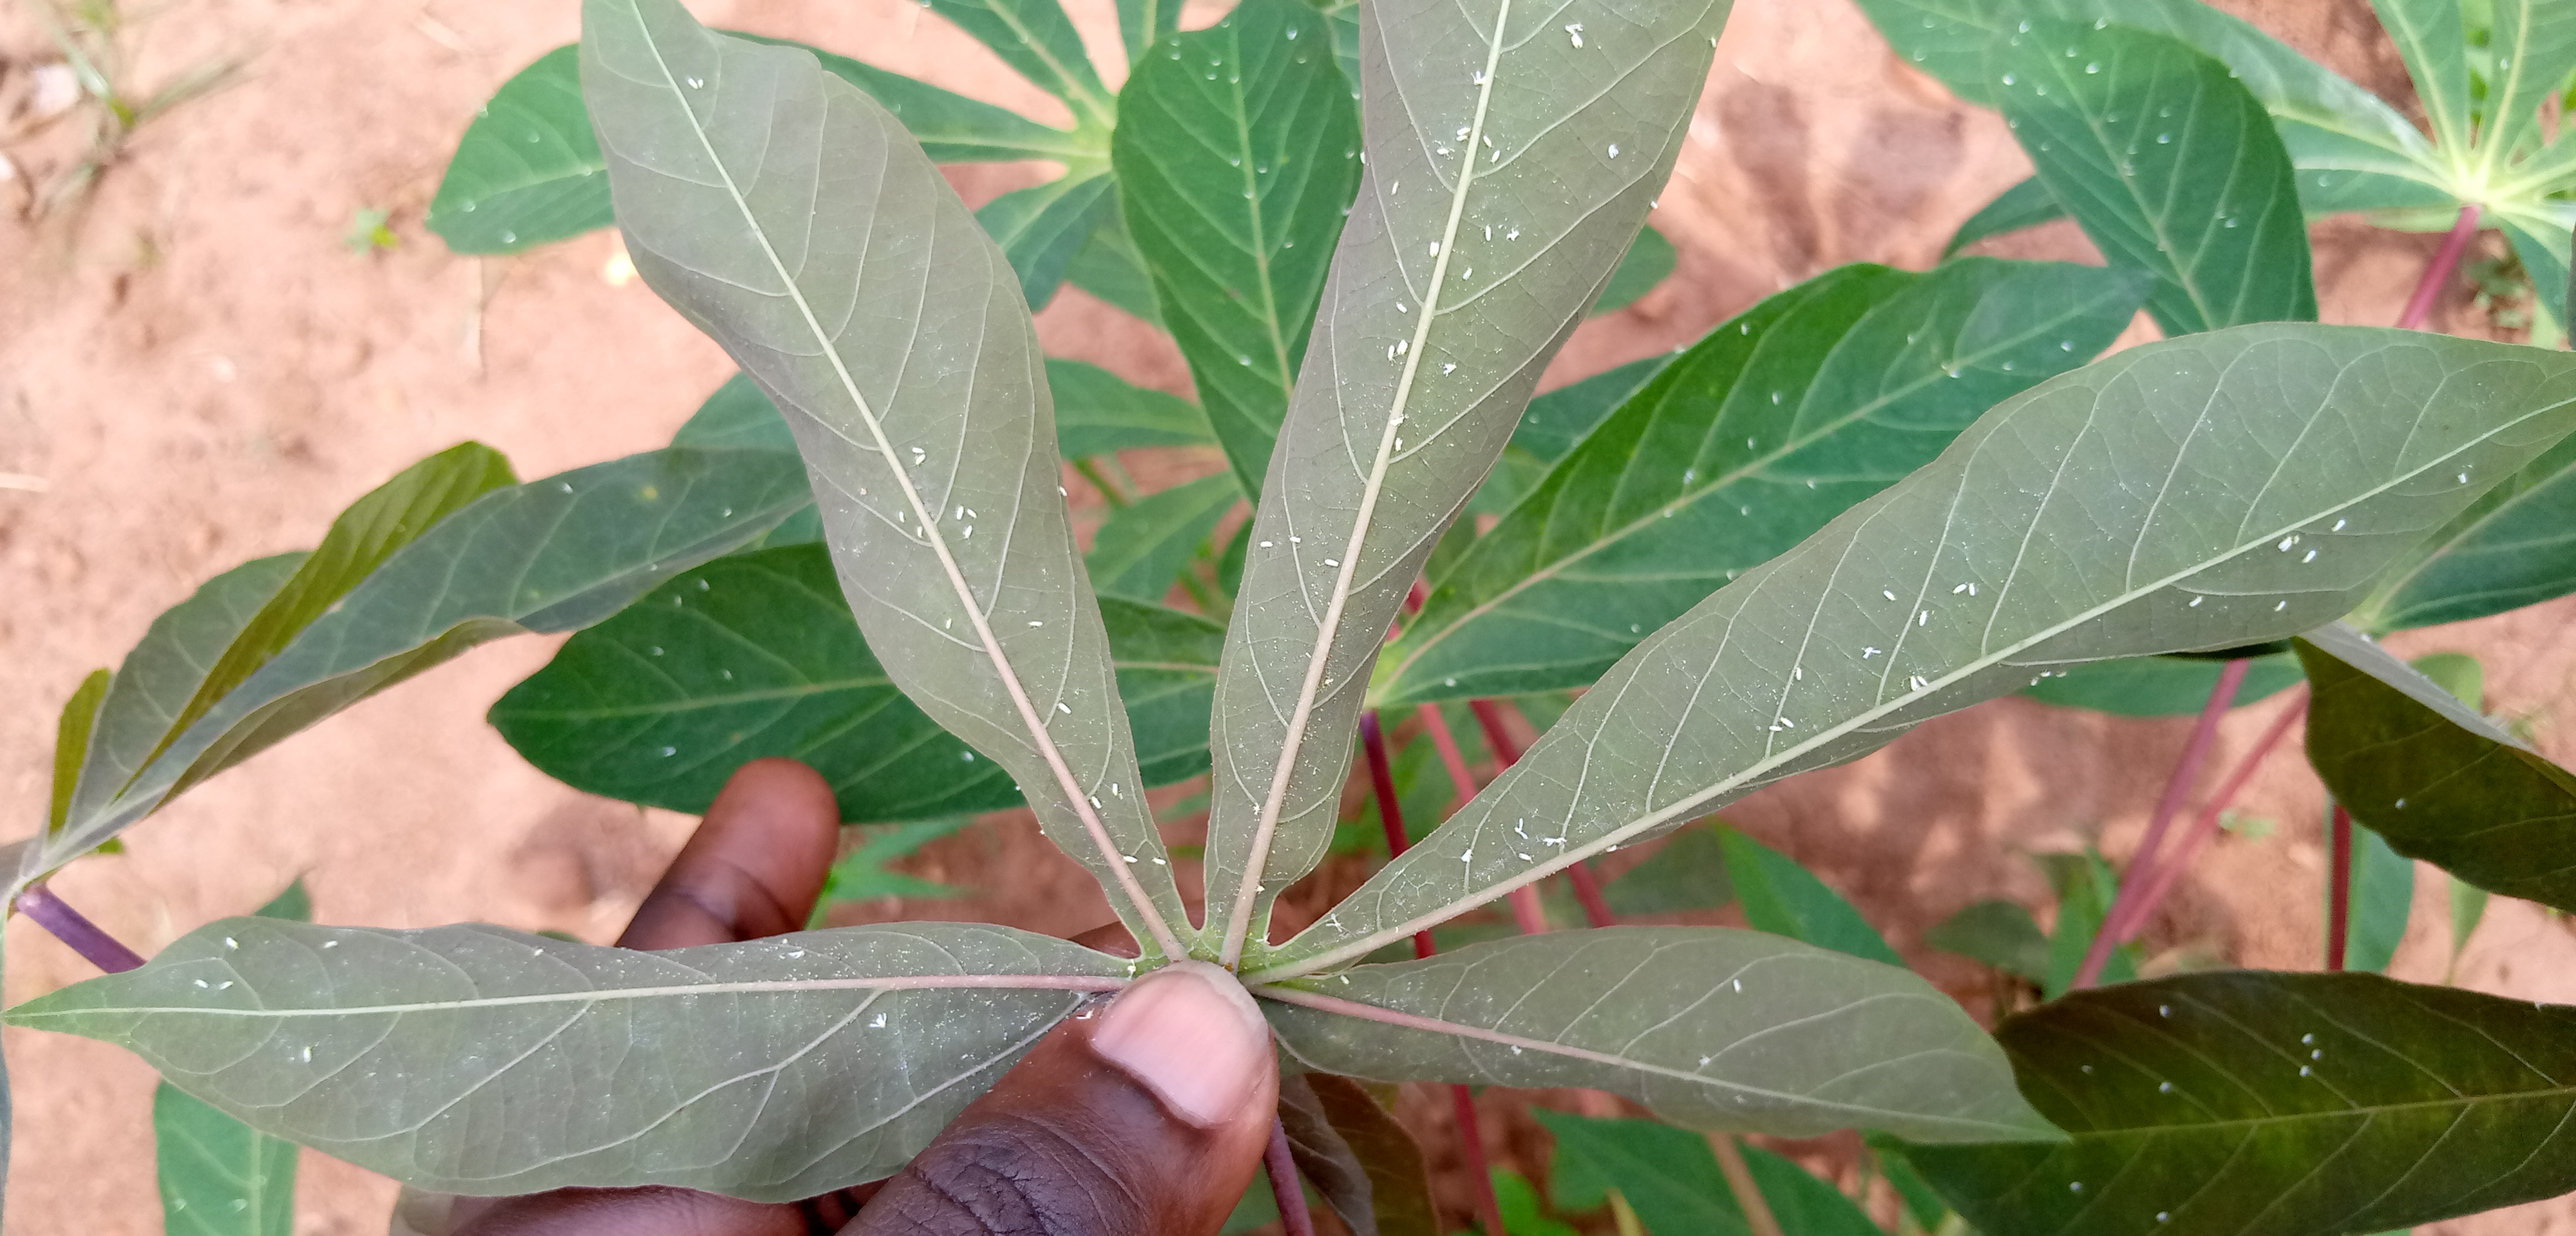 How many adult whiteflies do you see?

50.